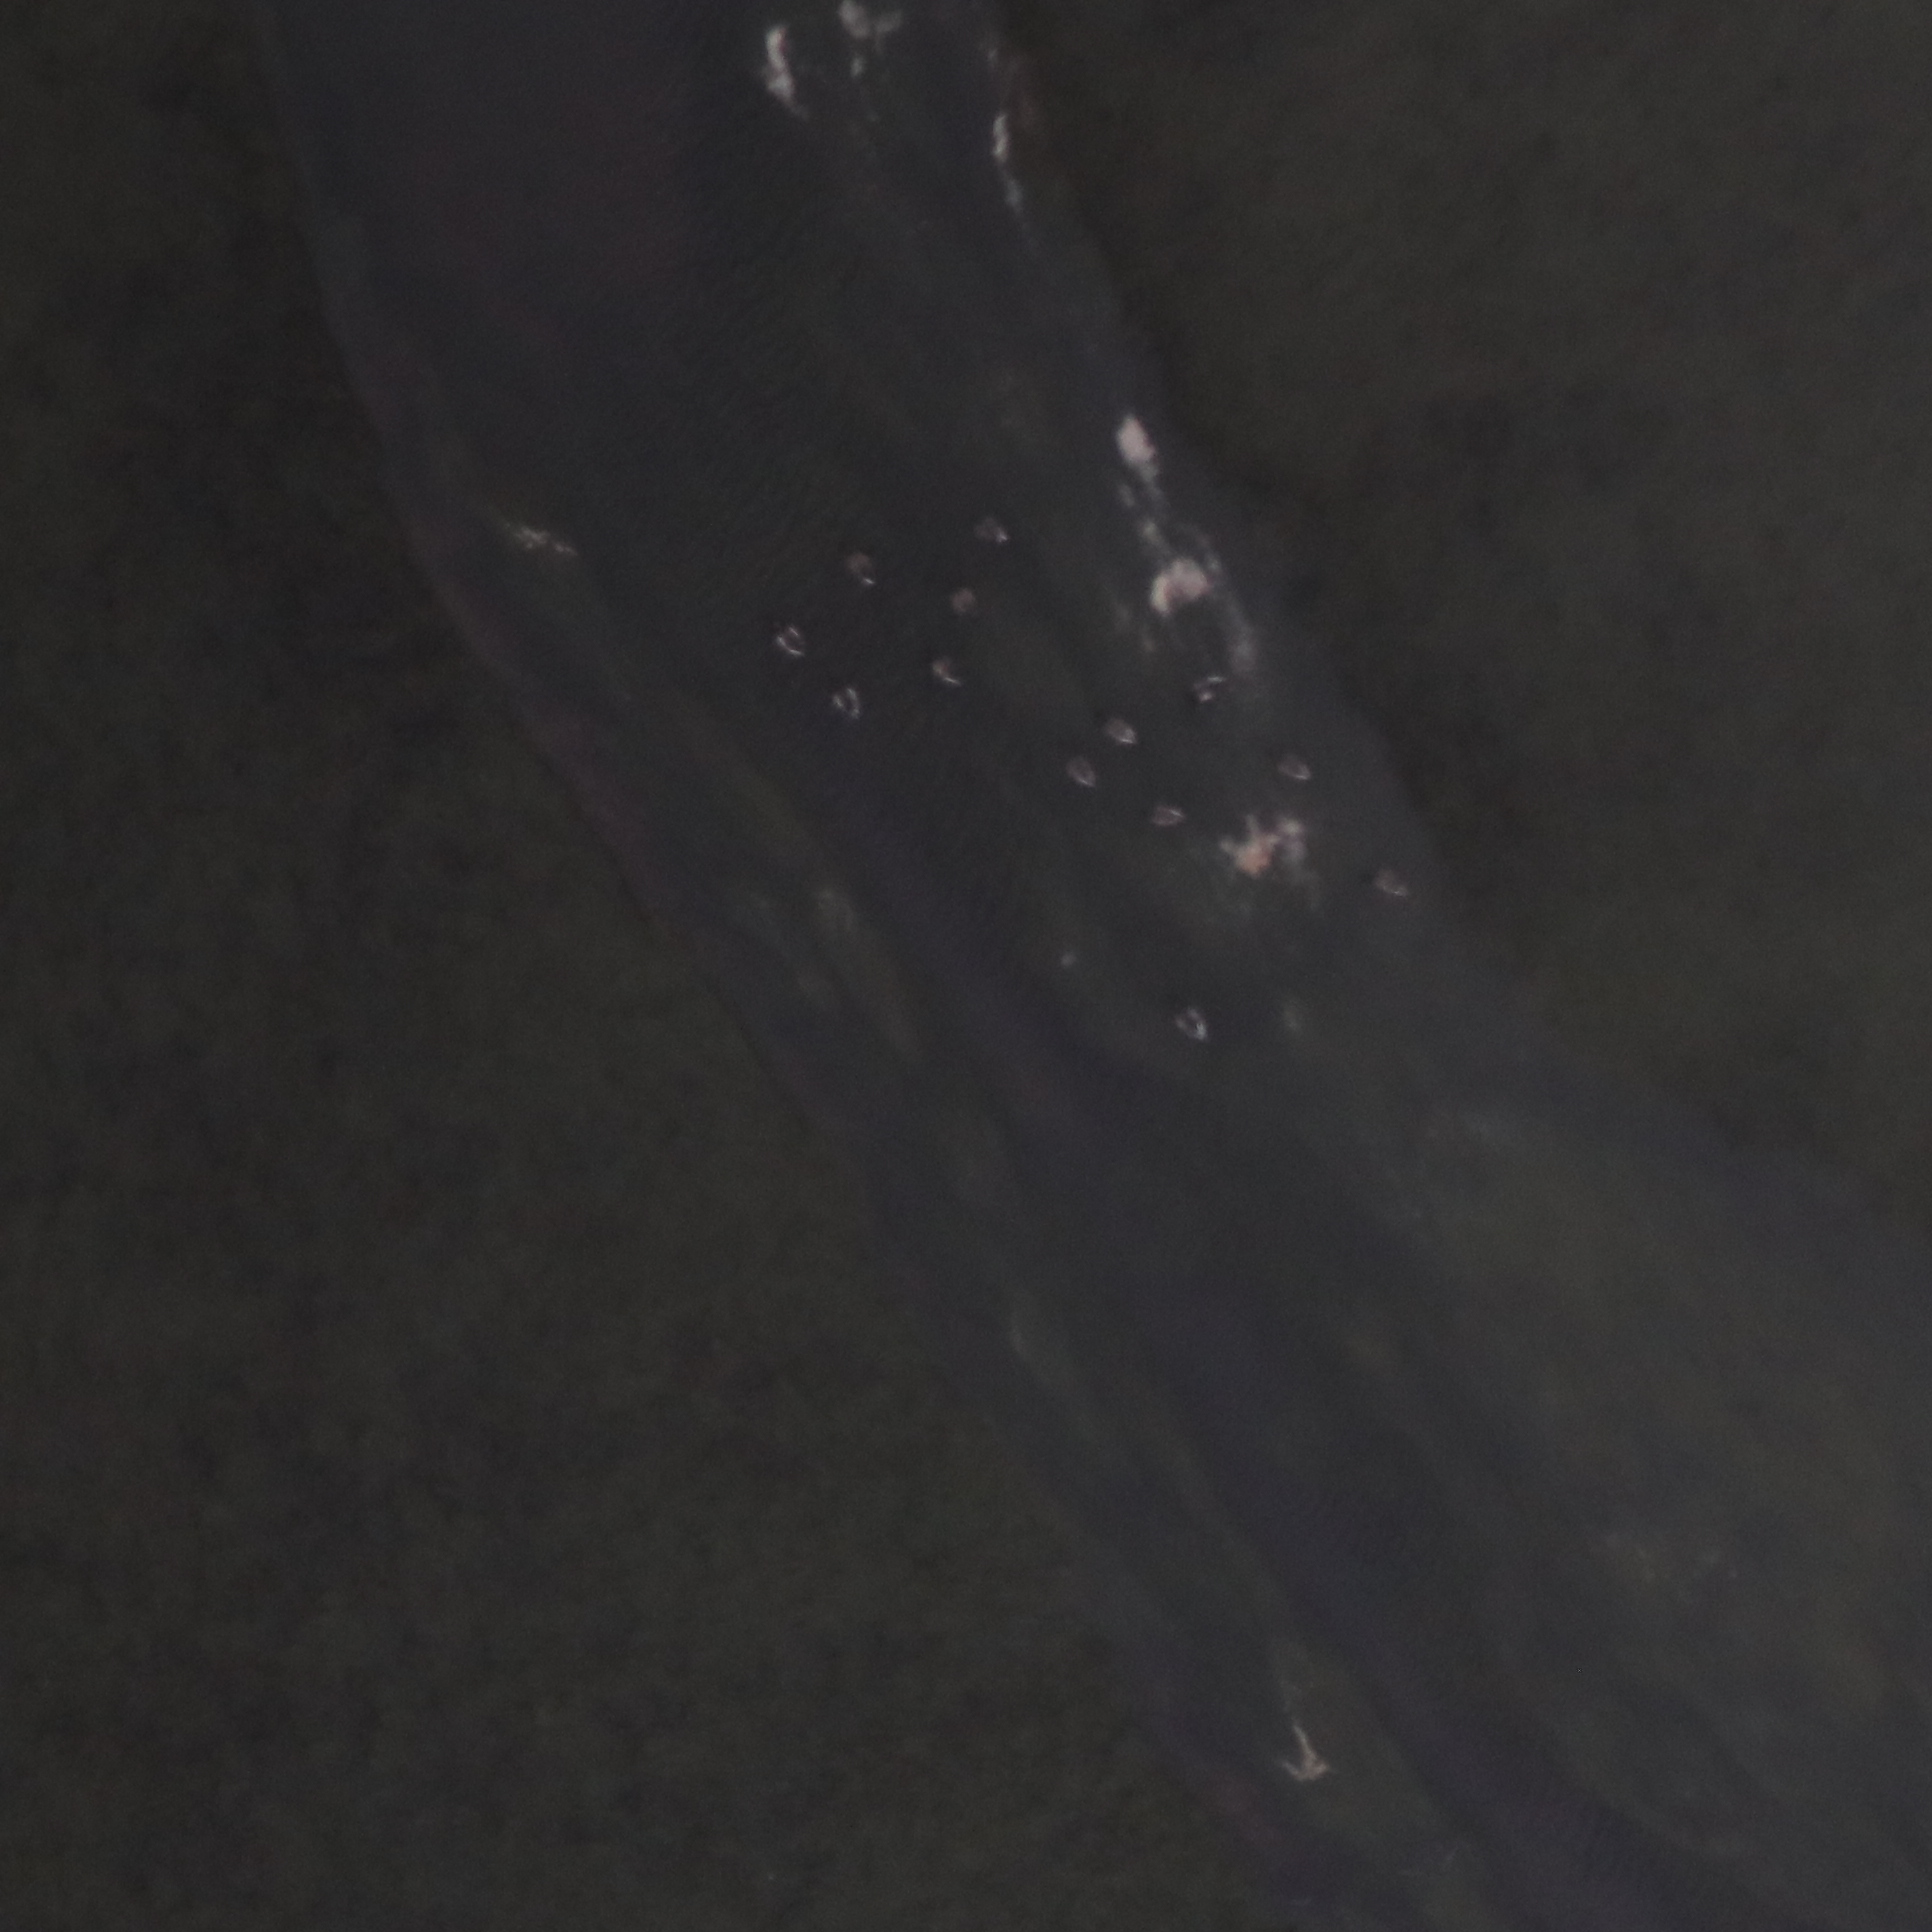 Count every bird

13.